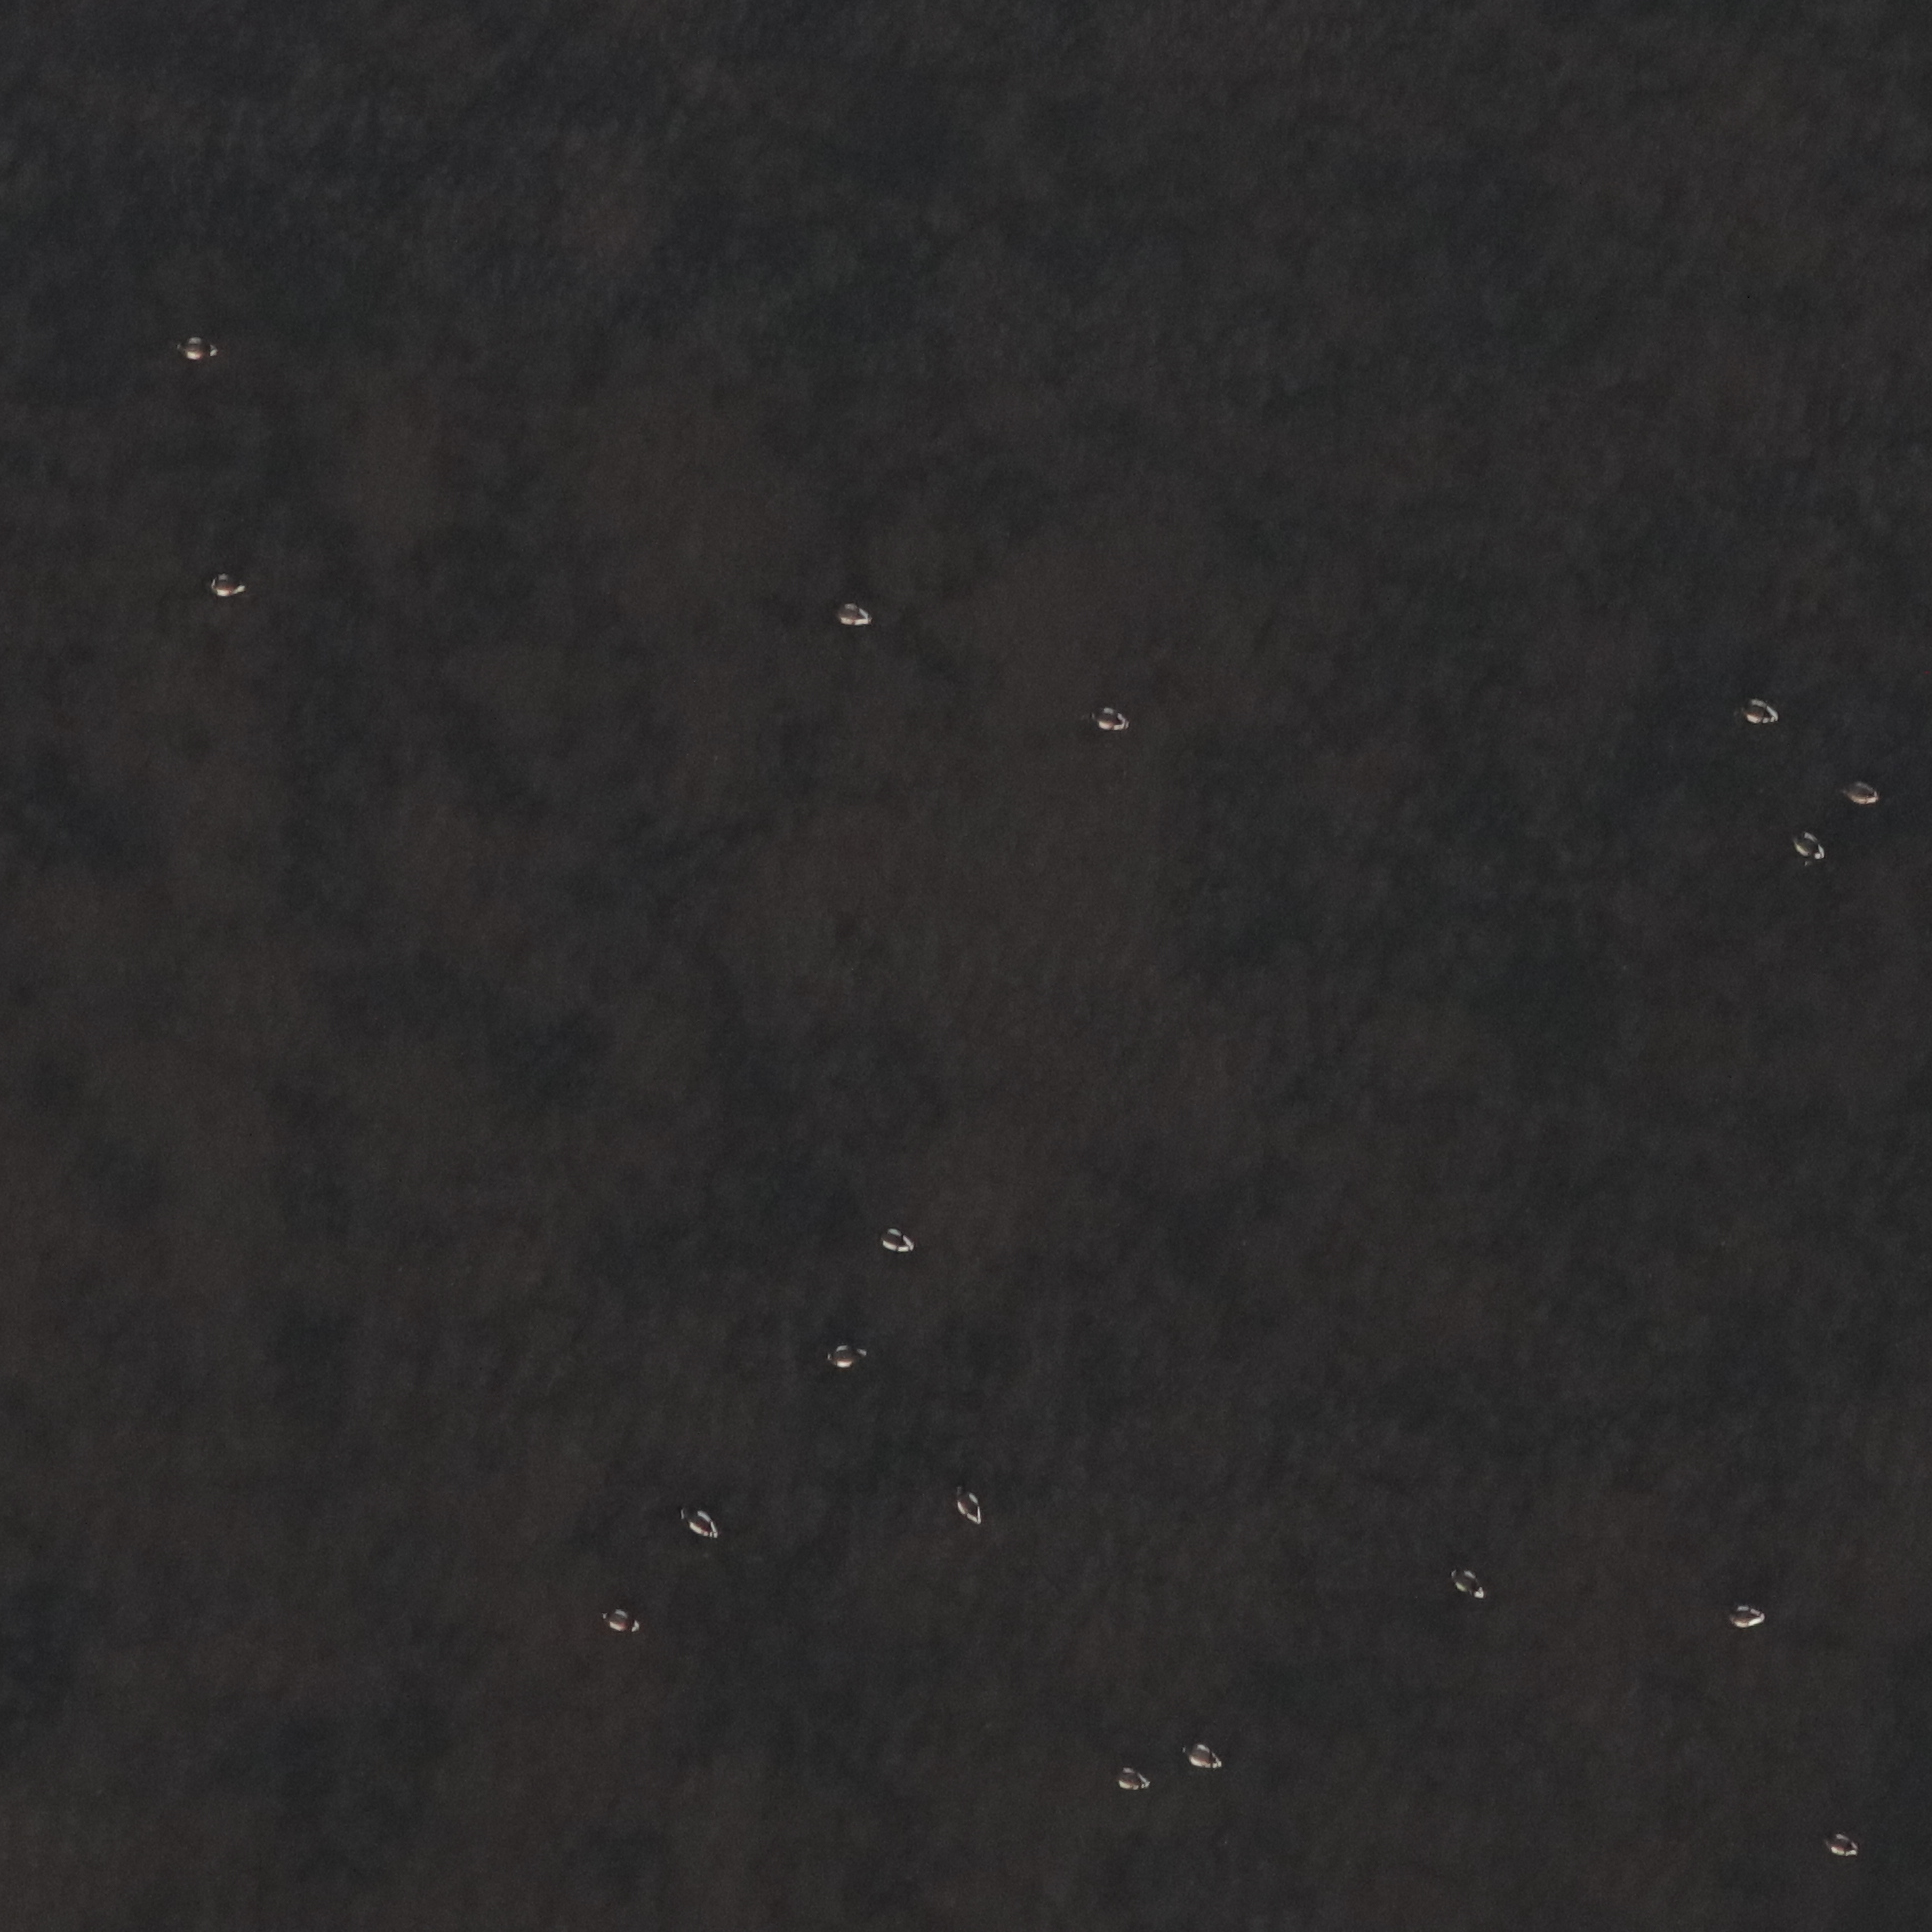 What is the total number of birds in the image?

17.